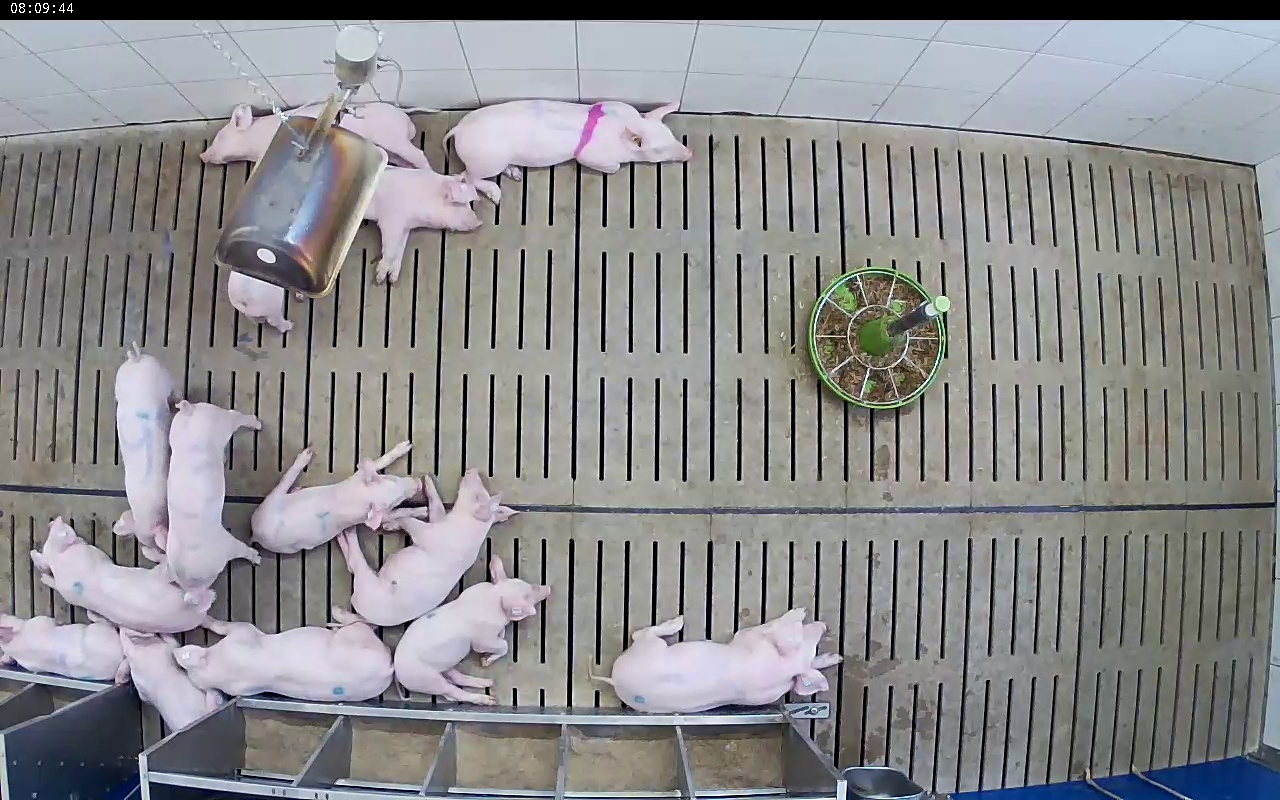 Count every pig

14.